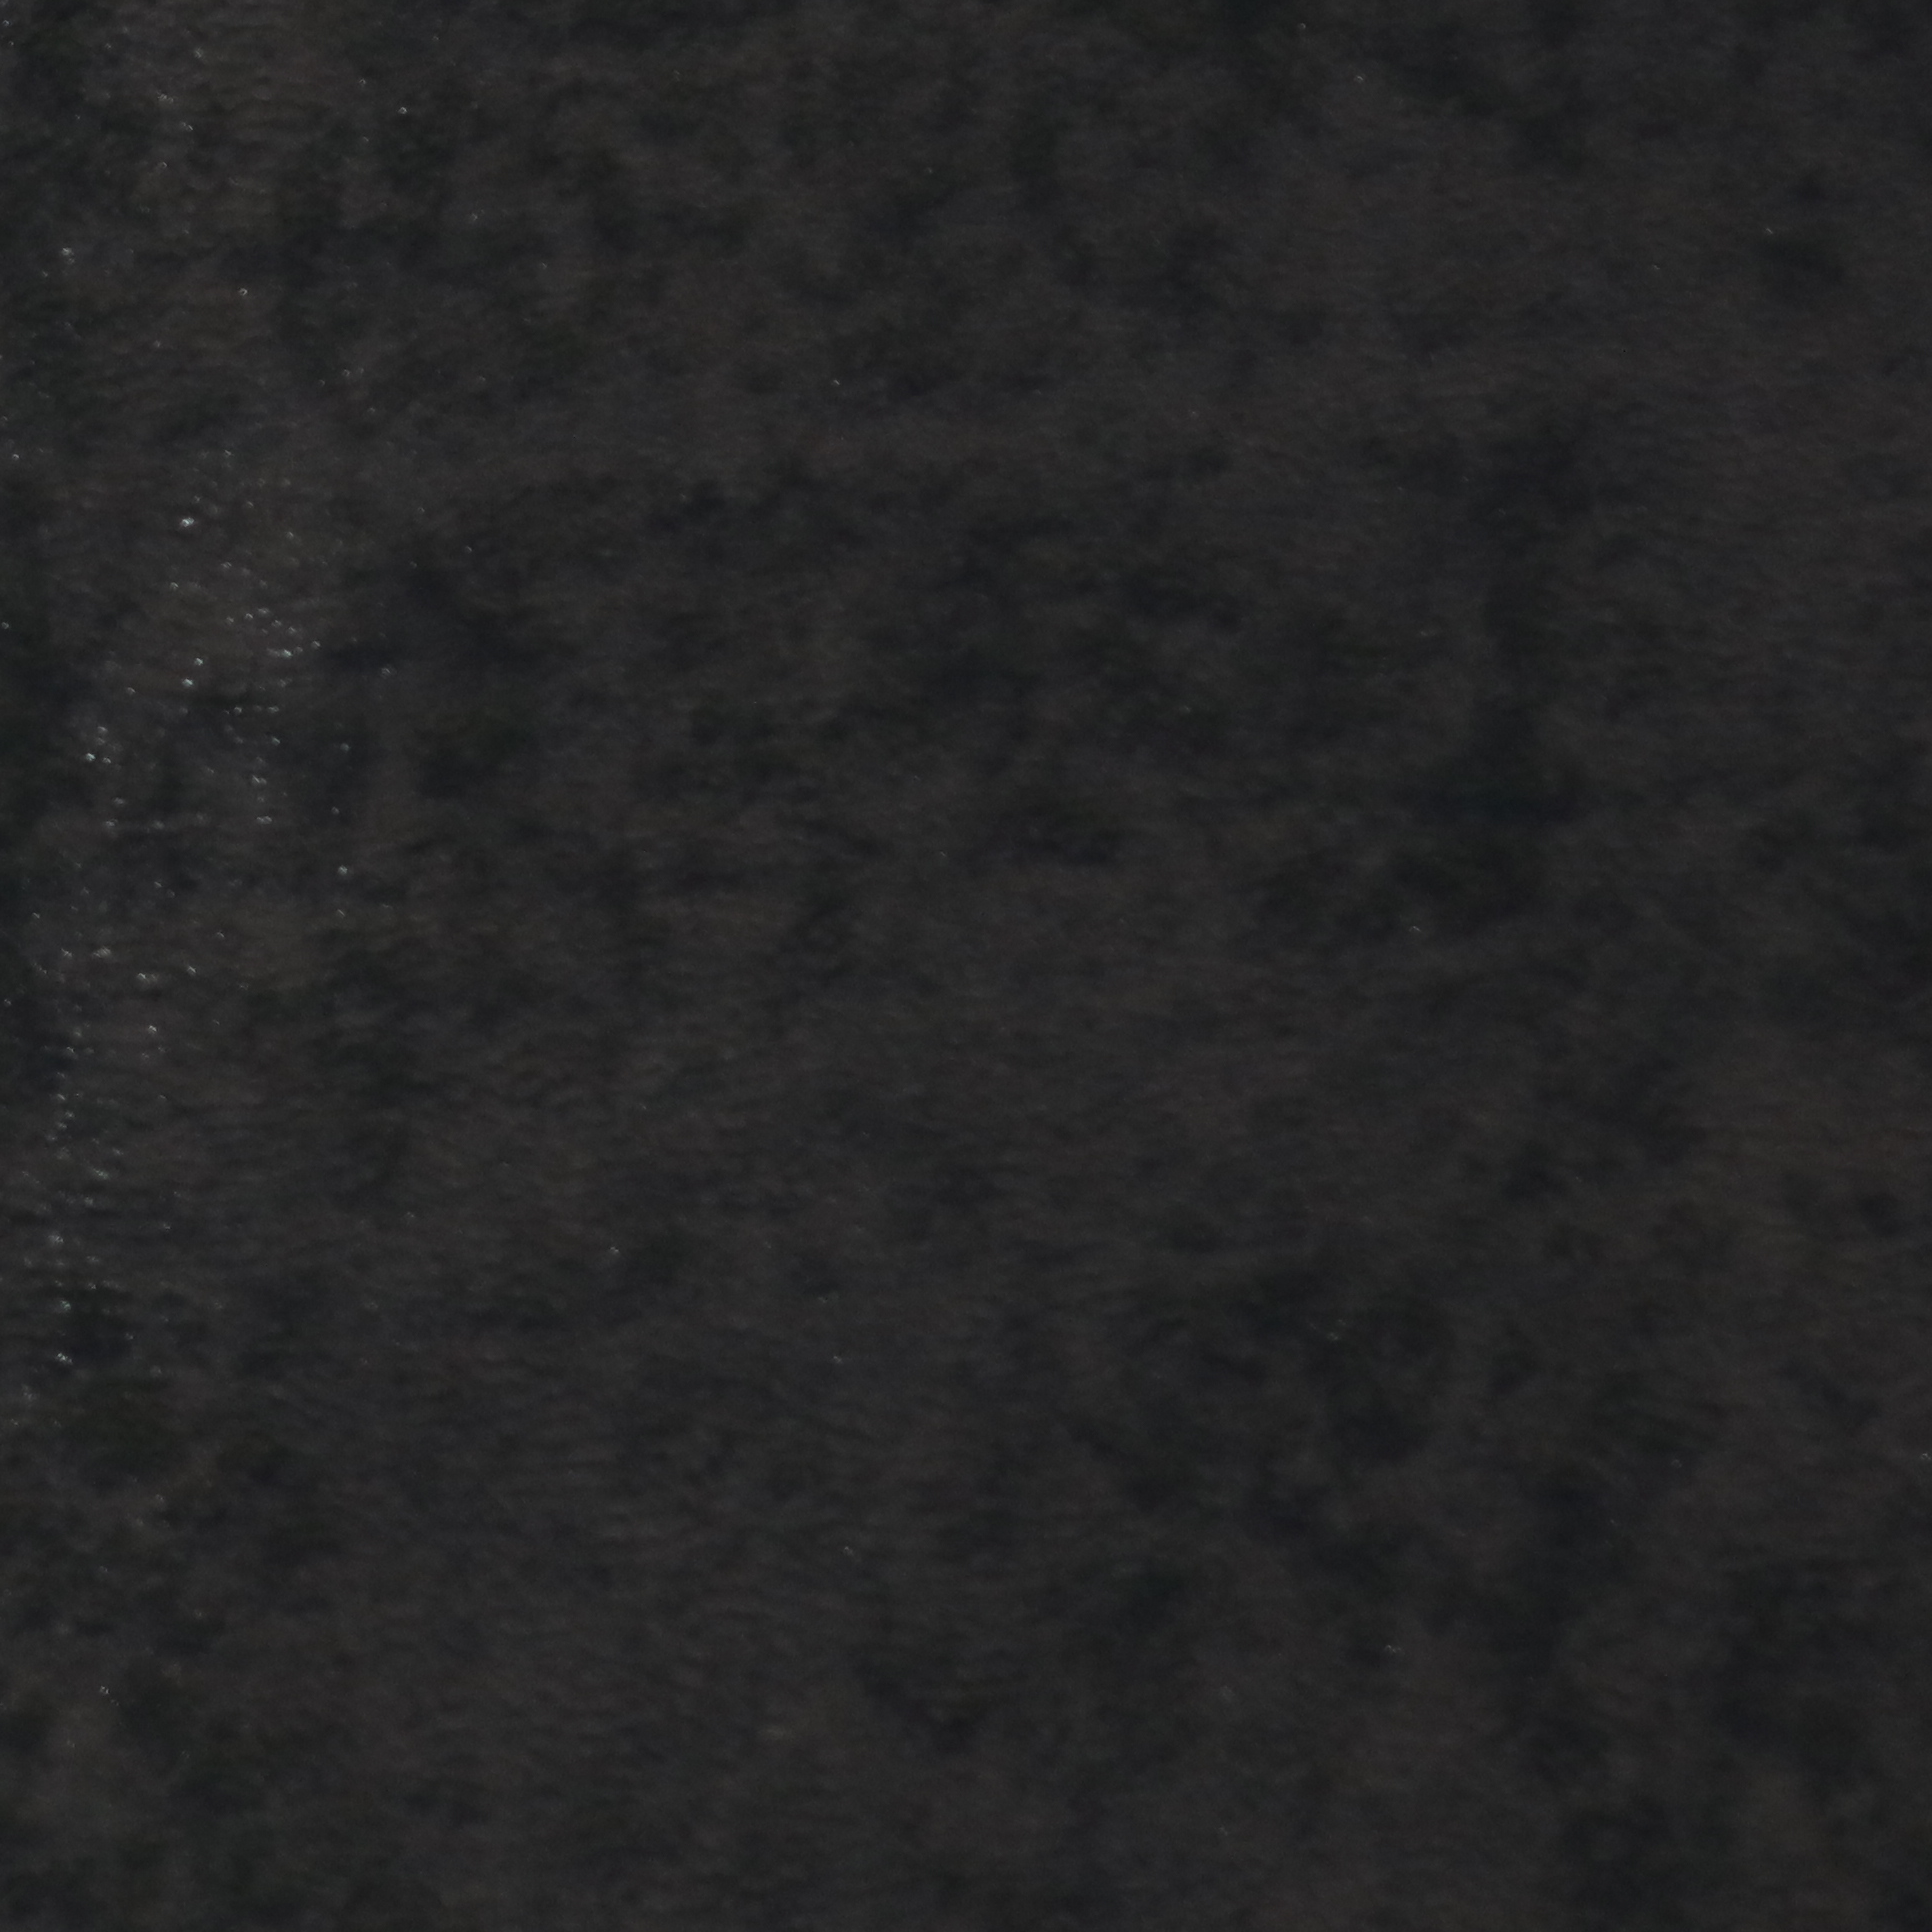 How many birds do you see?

0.